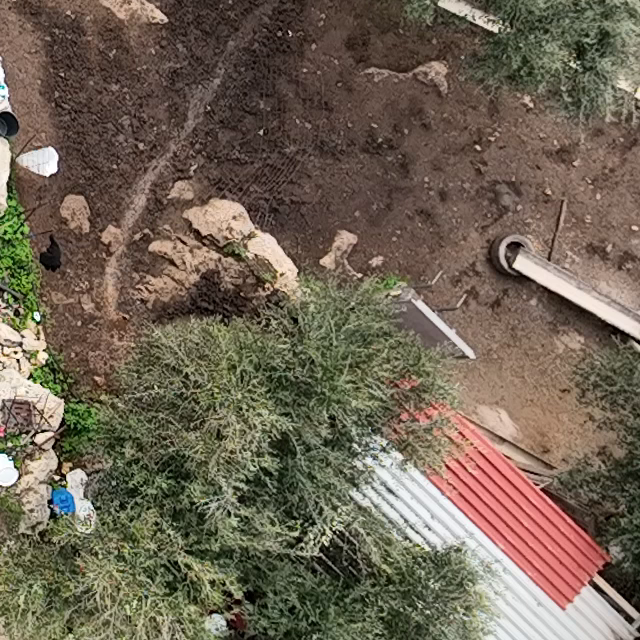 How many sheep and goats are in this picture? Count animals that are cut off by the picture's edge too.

0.